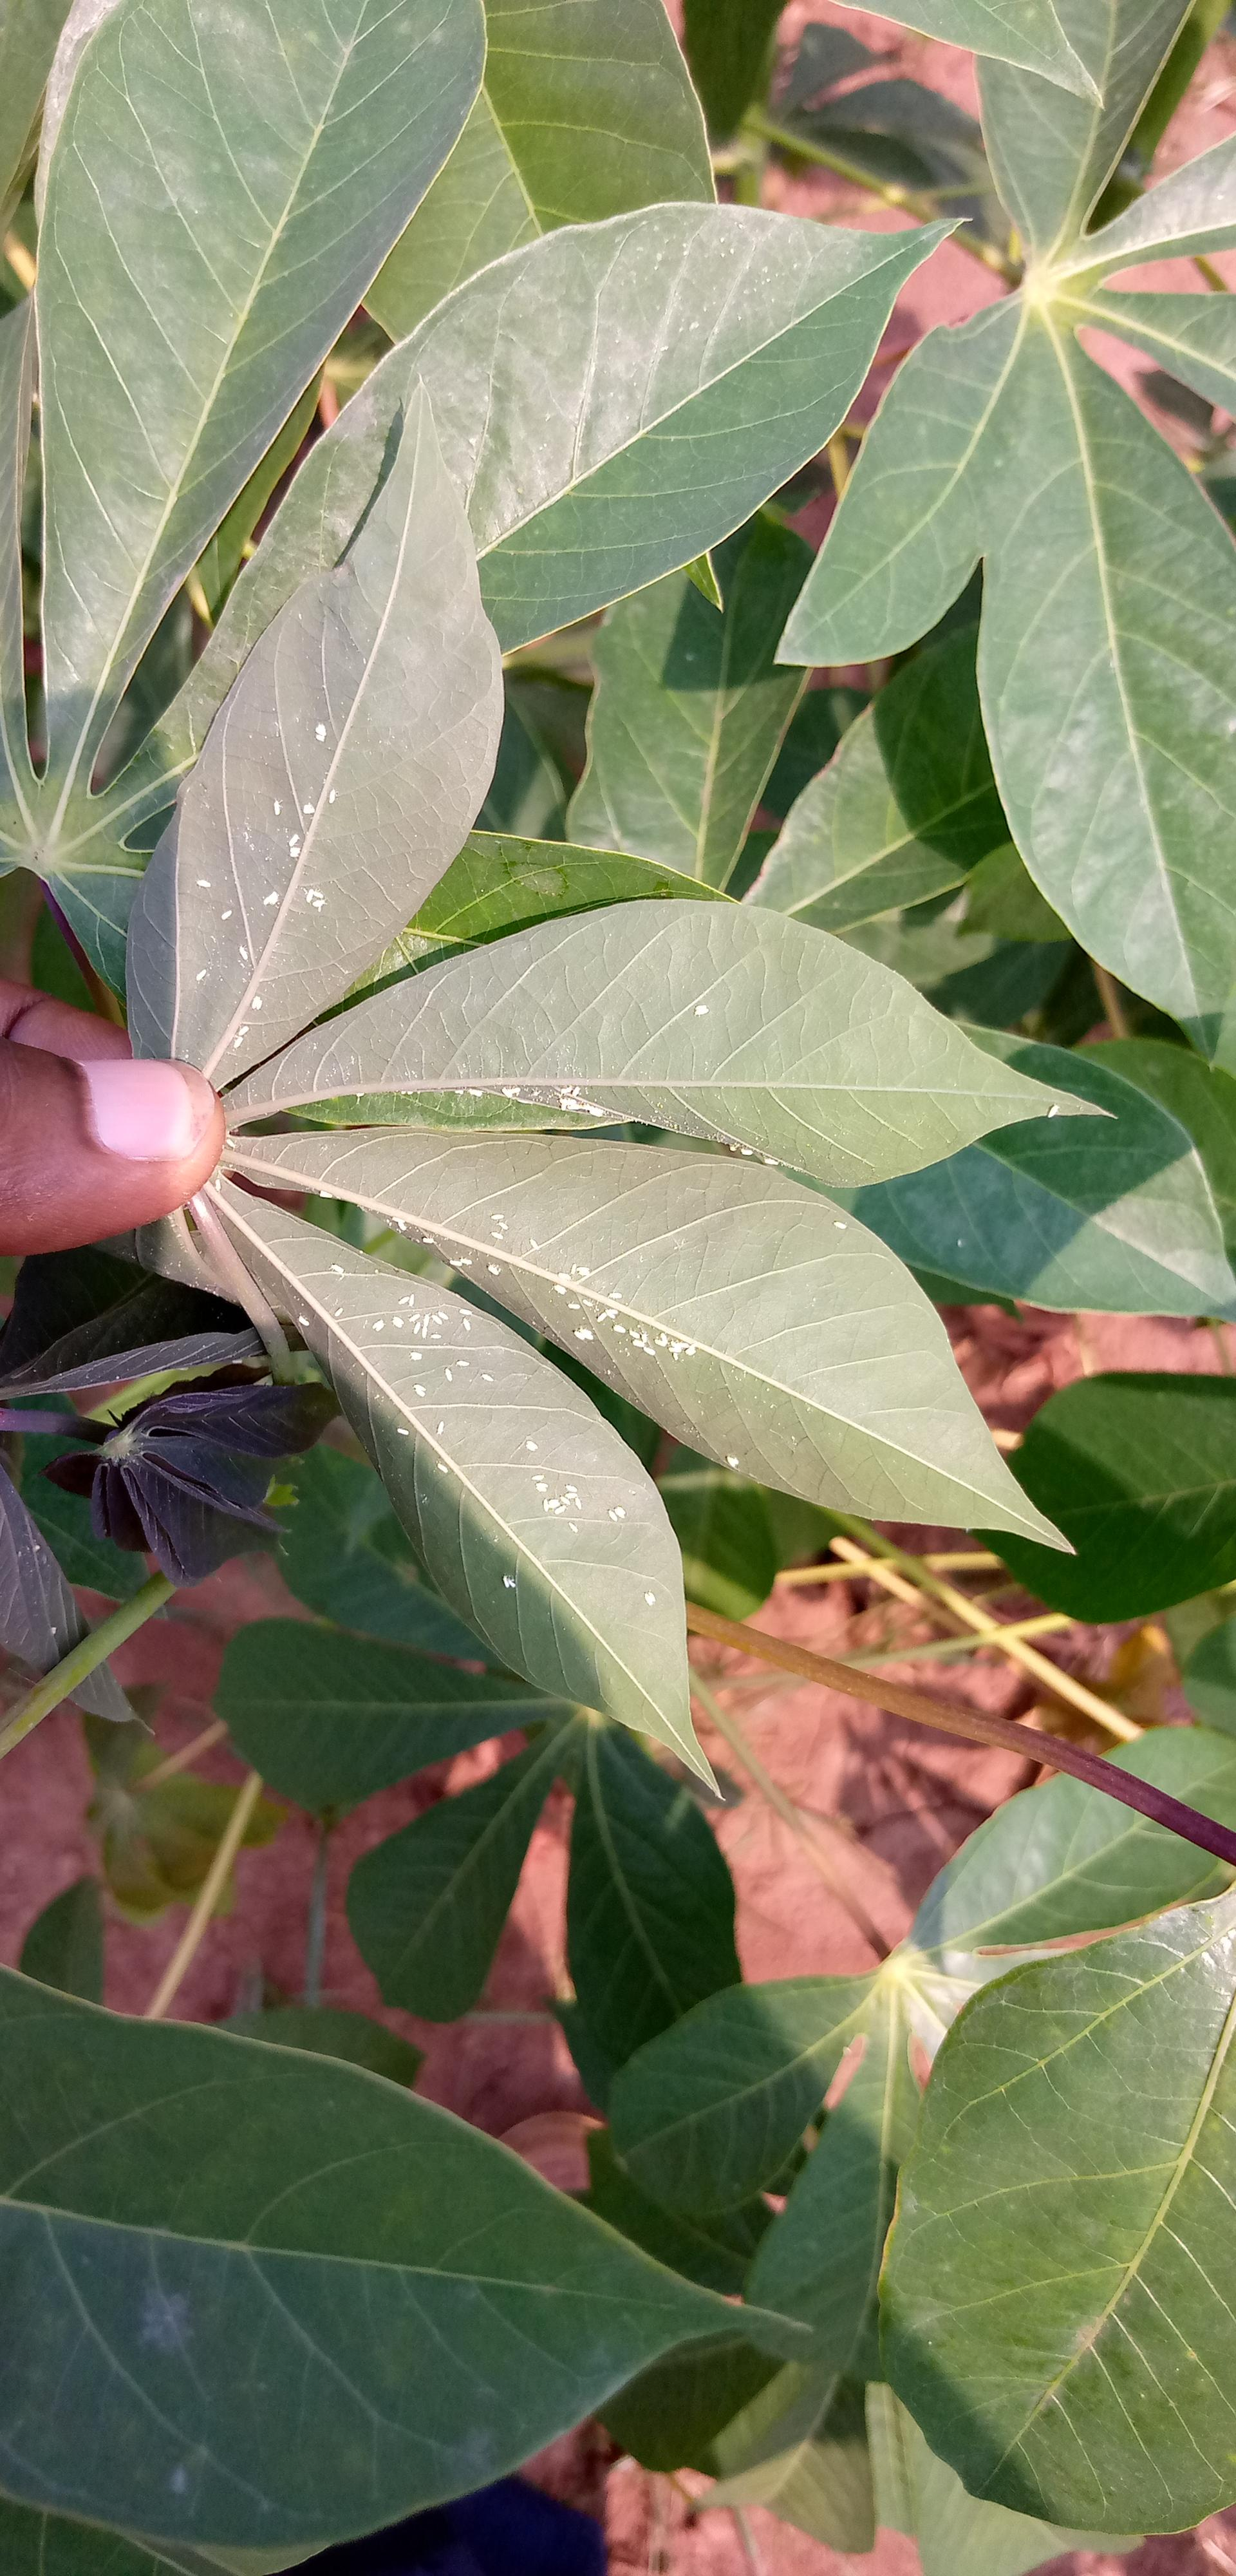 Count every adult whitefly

122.